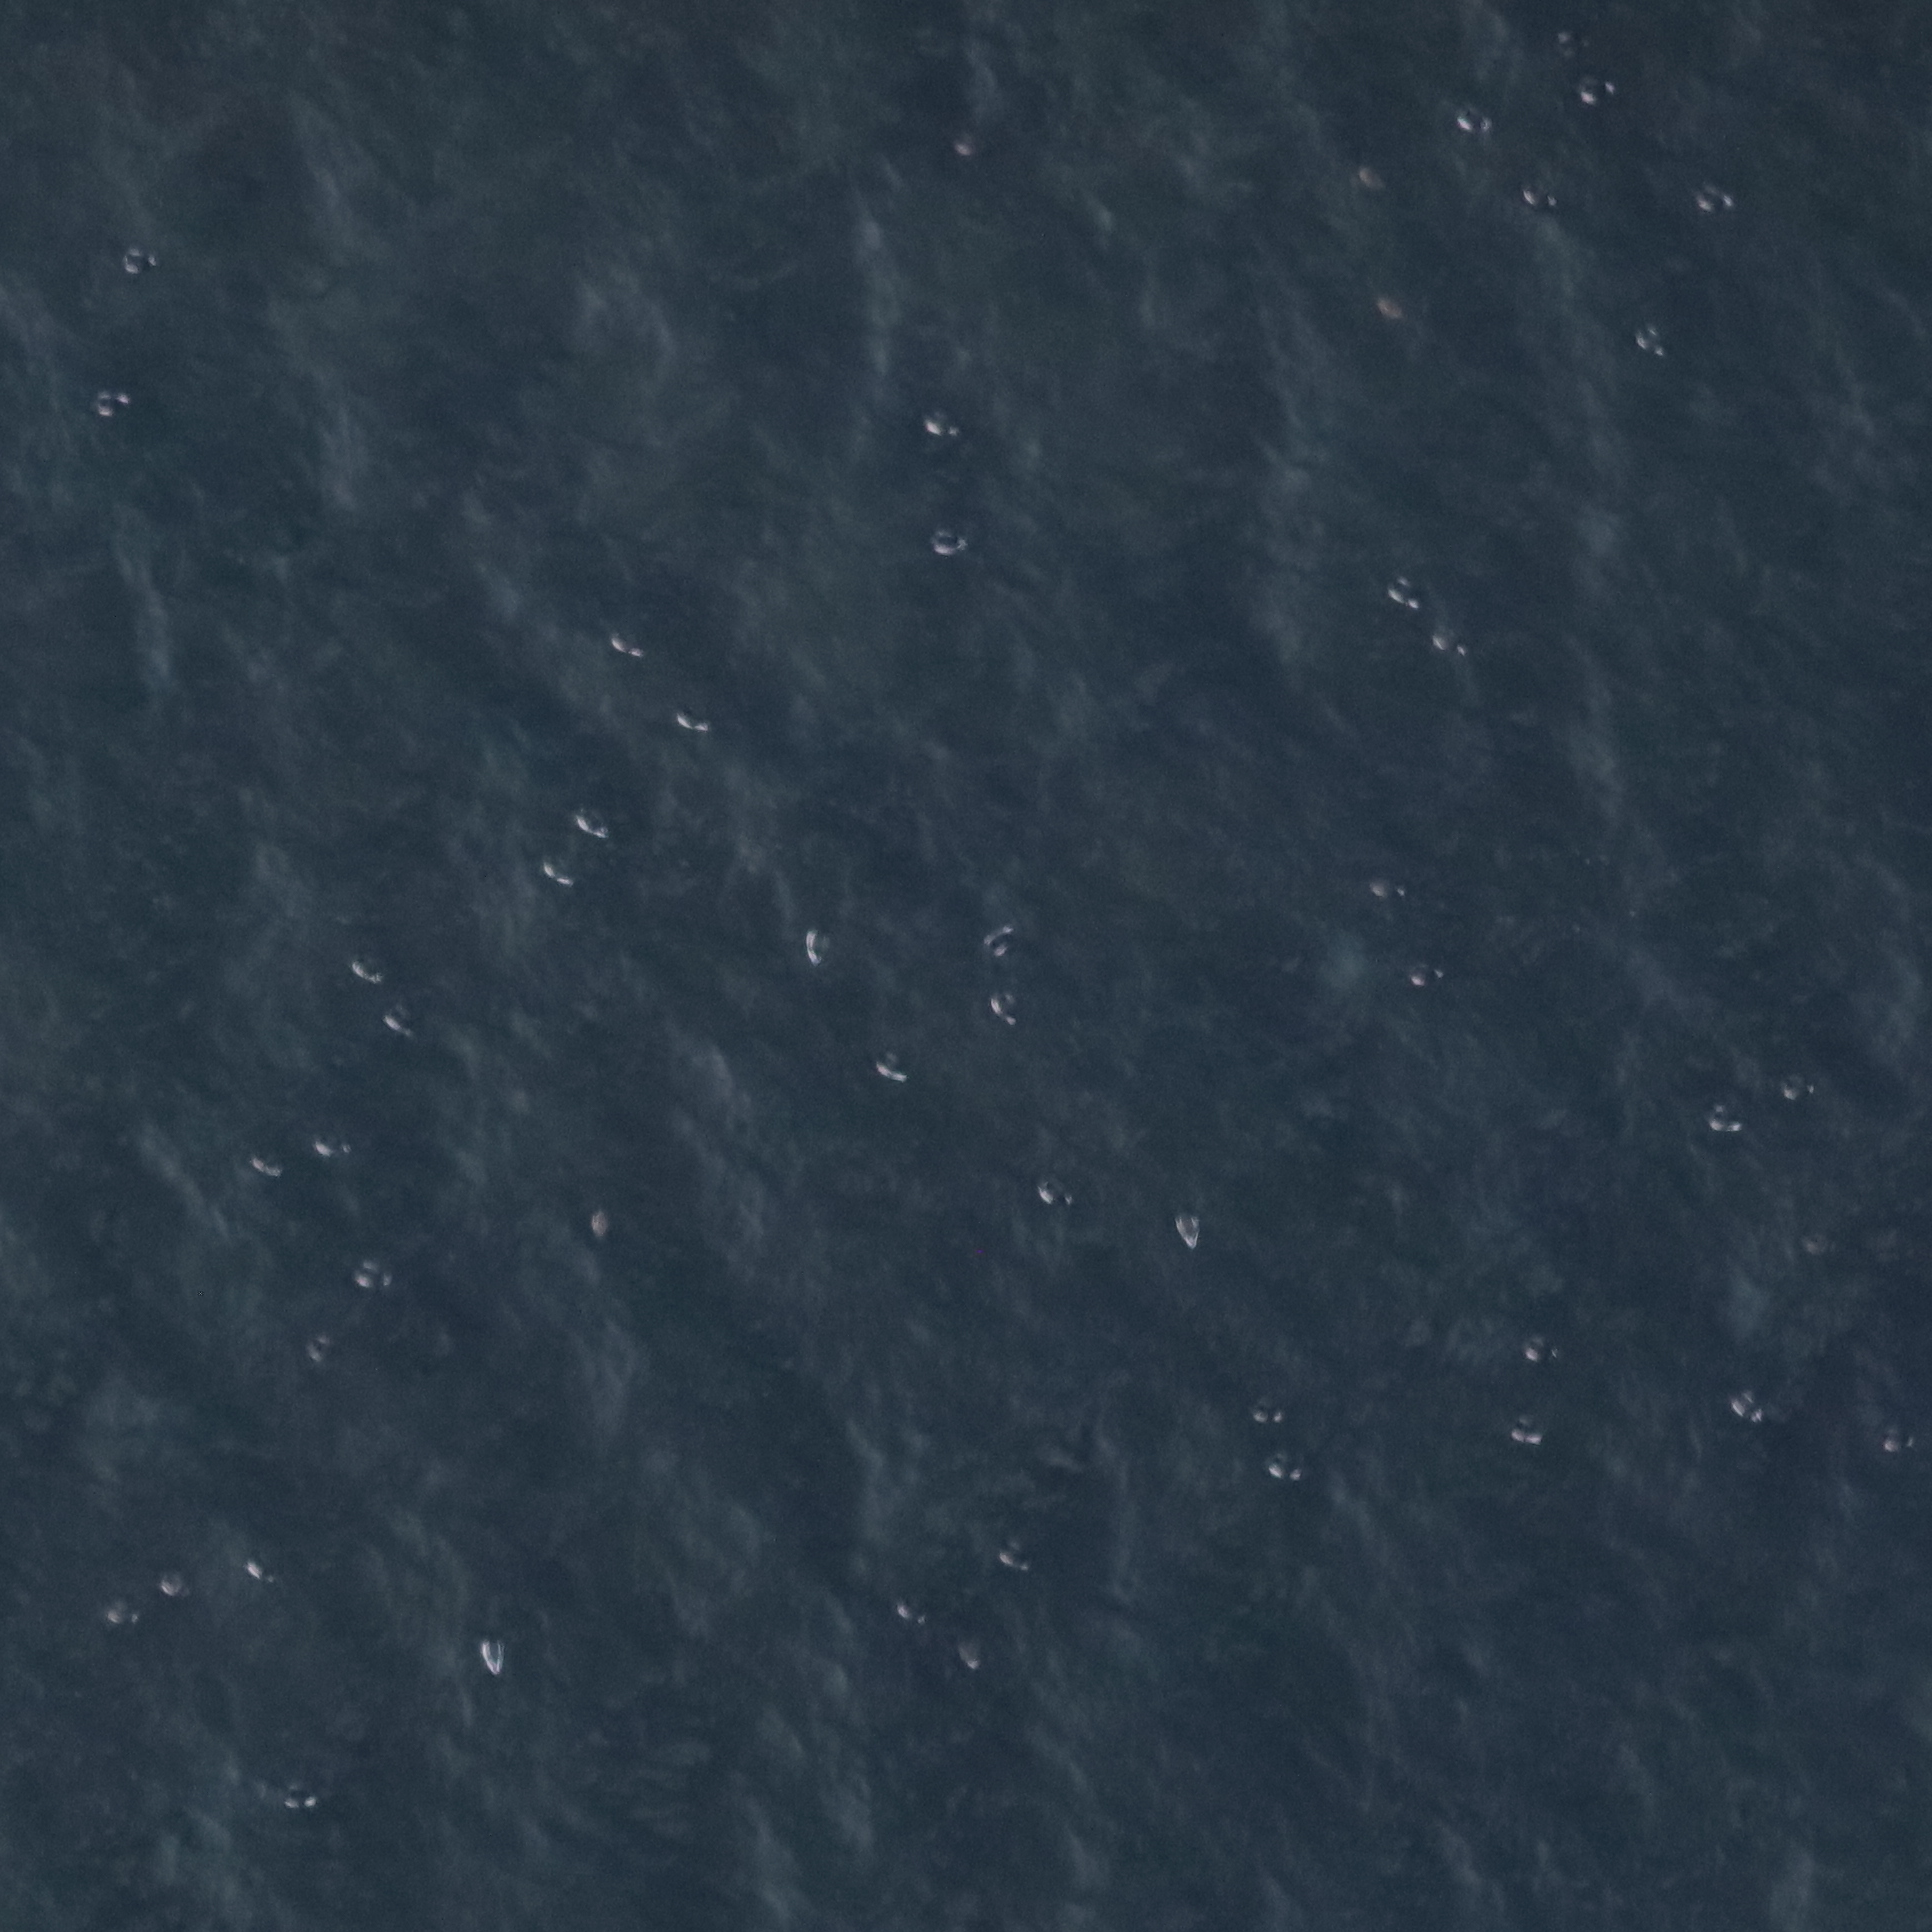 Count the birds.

51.